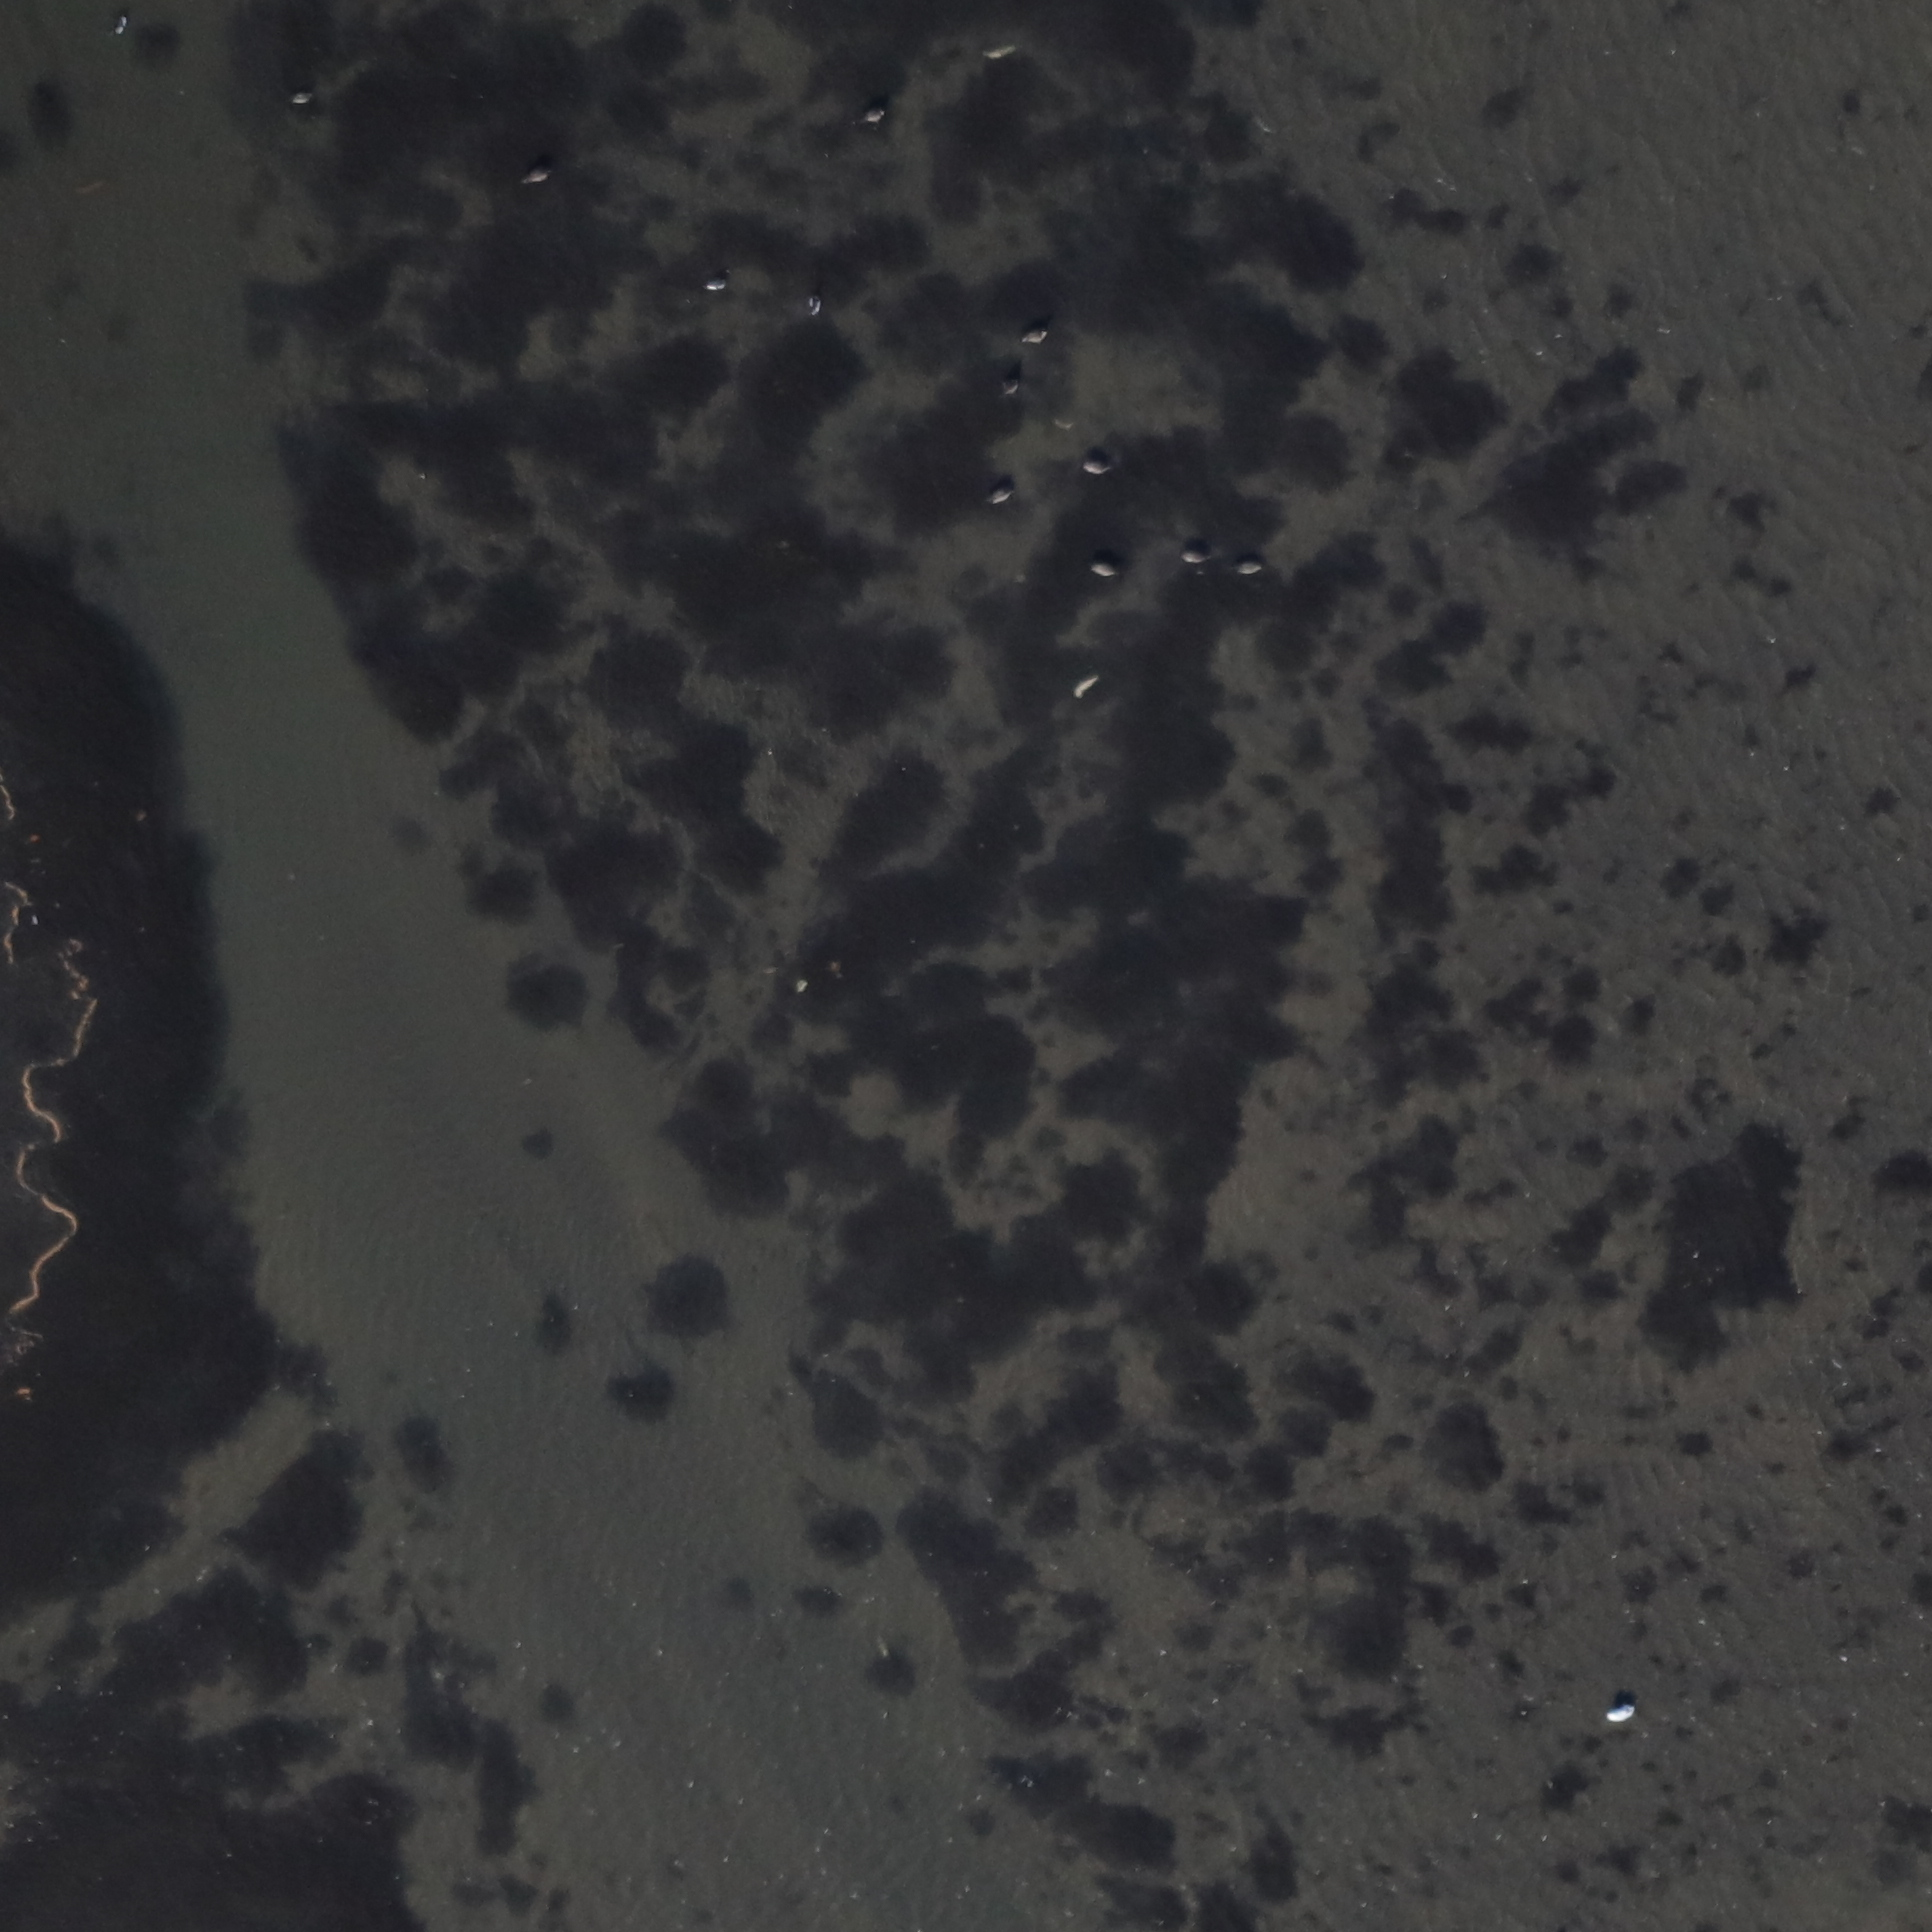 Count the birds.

15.